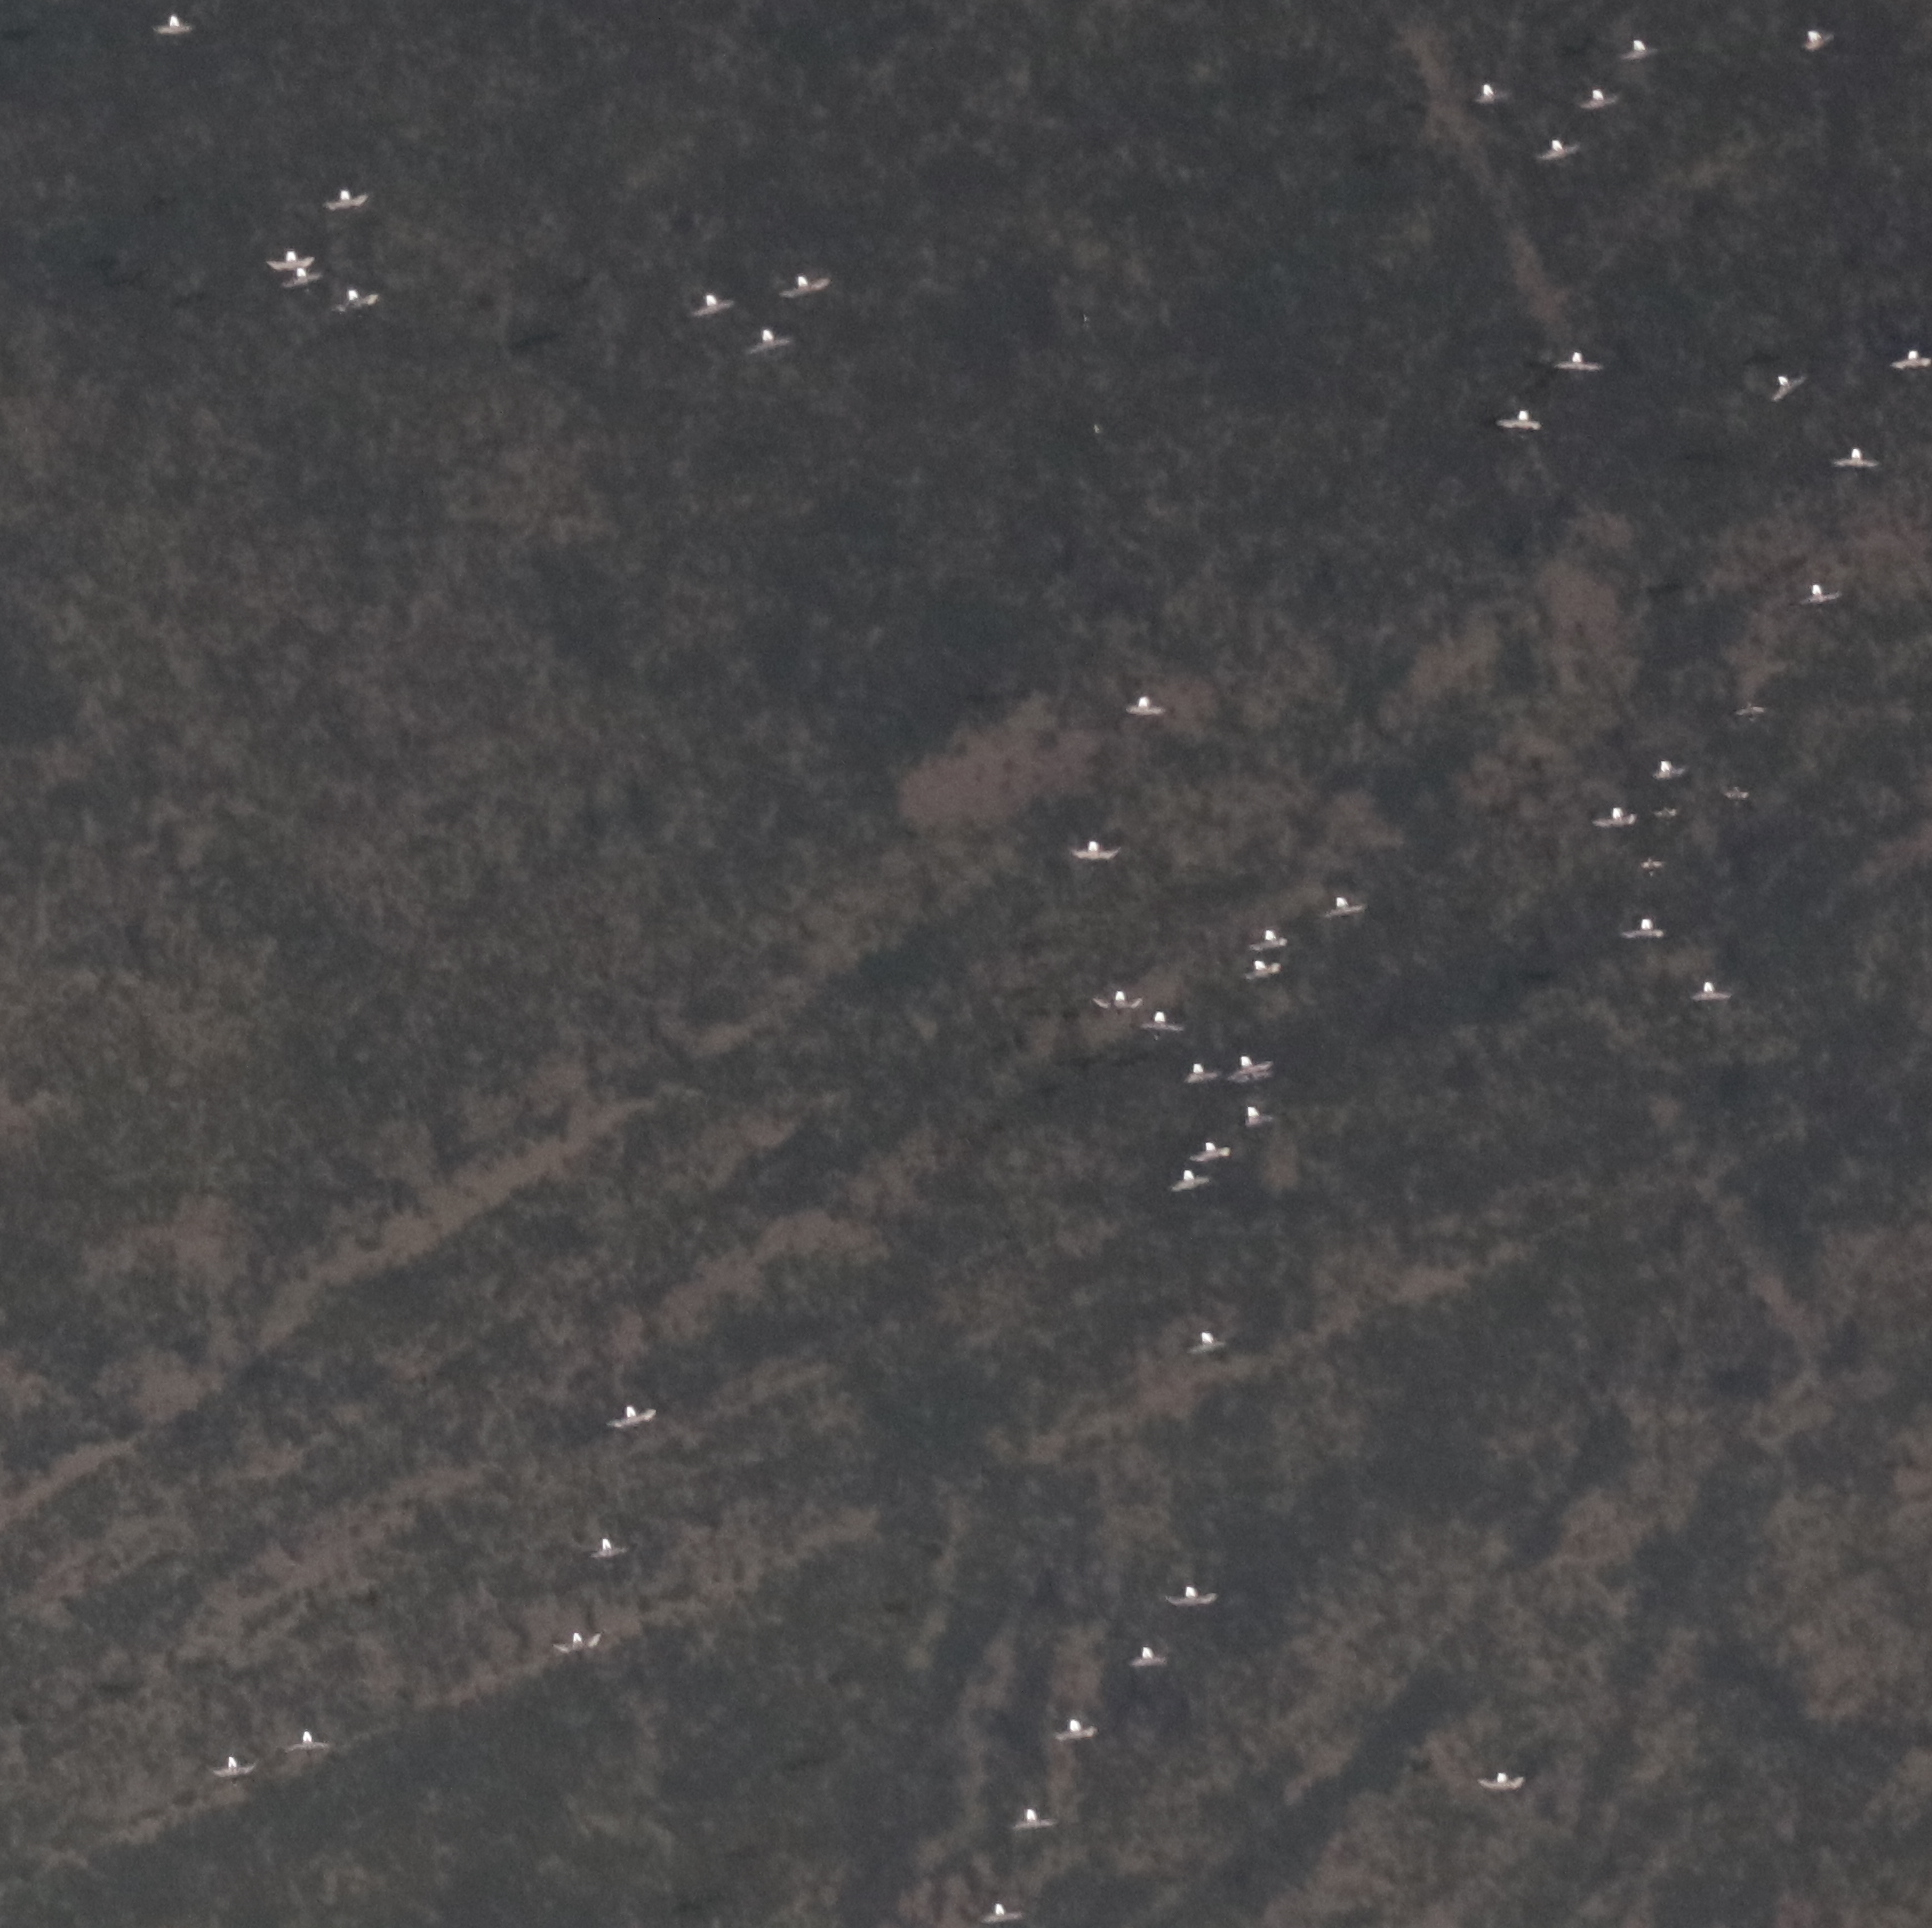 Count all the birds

52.